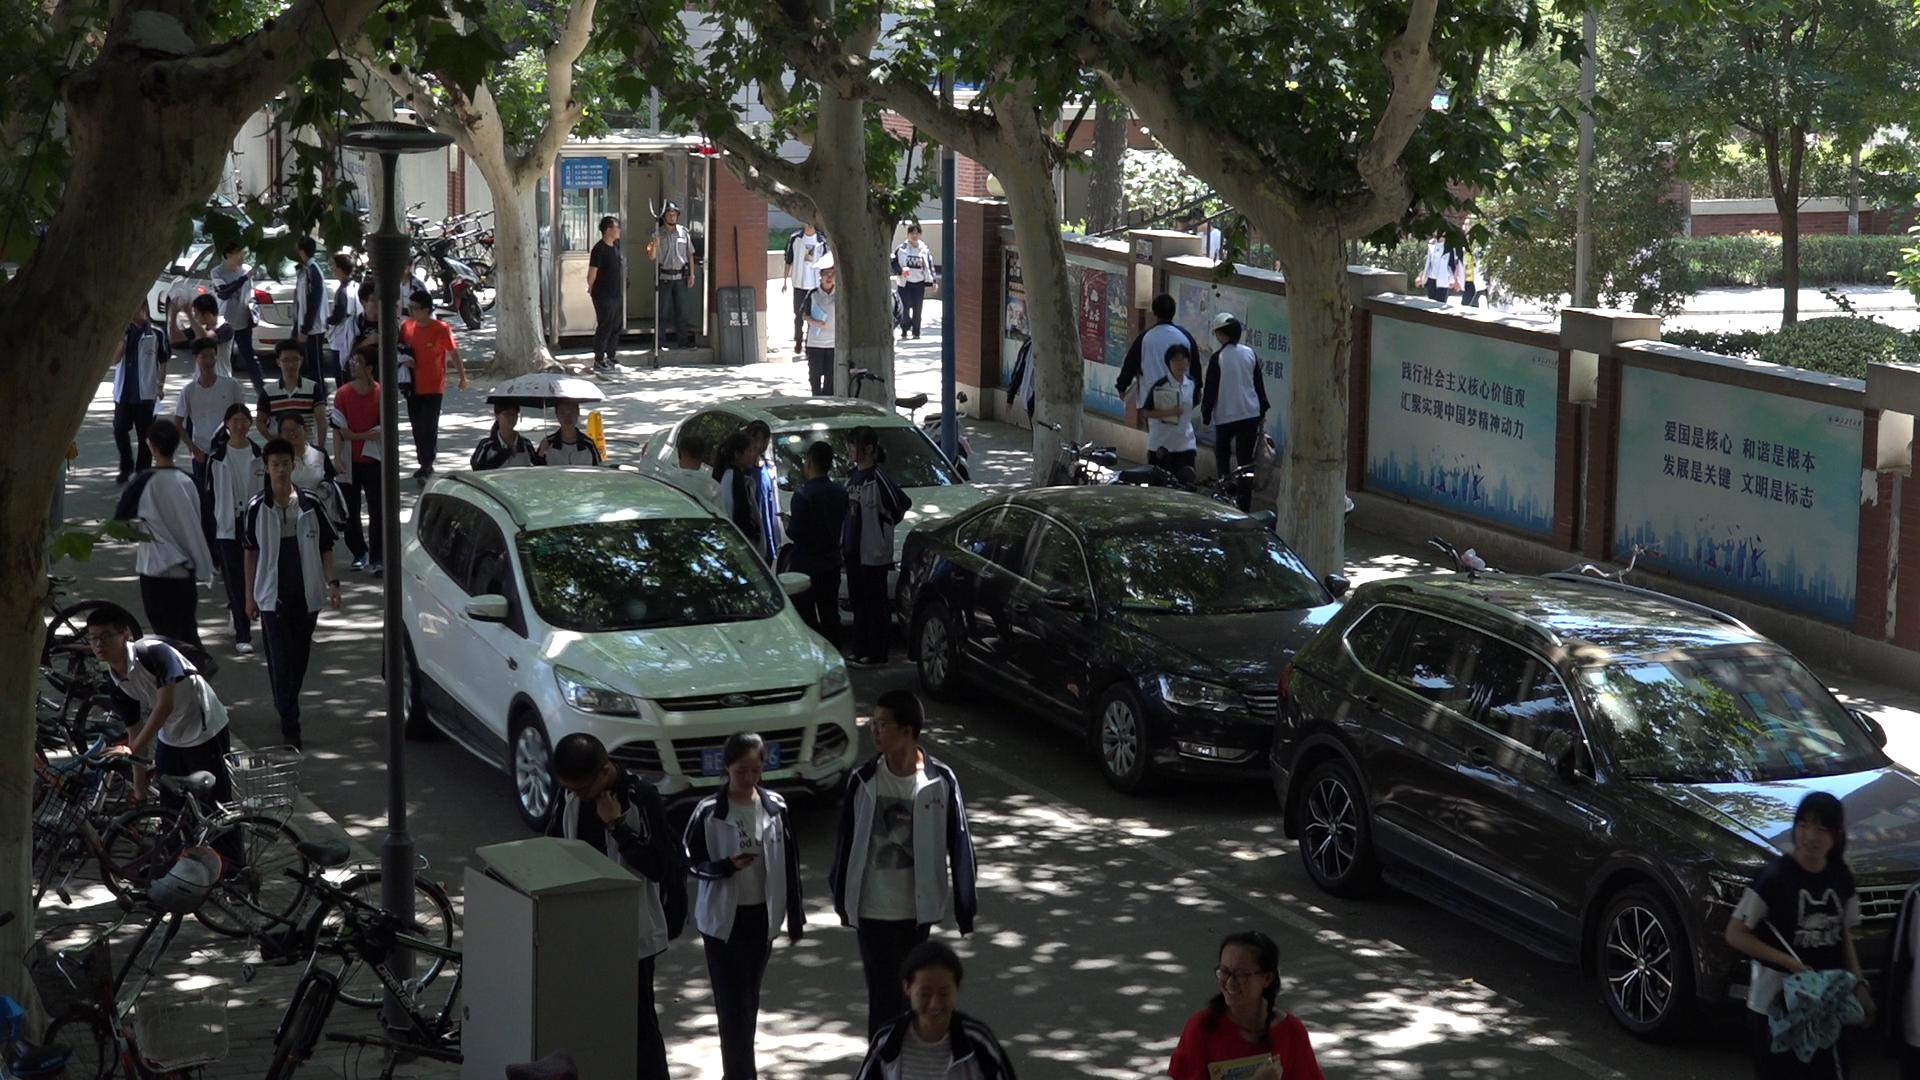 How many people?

40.